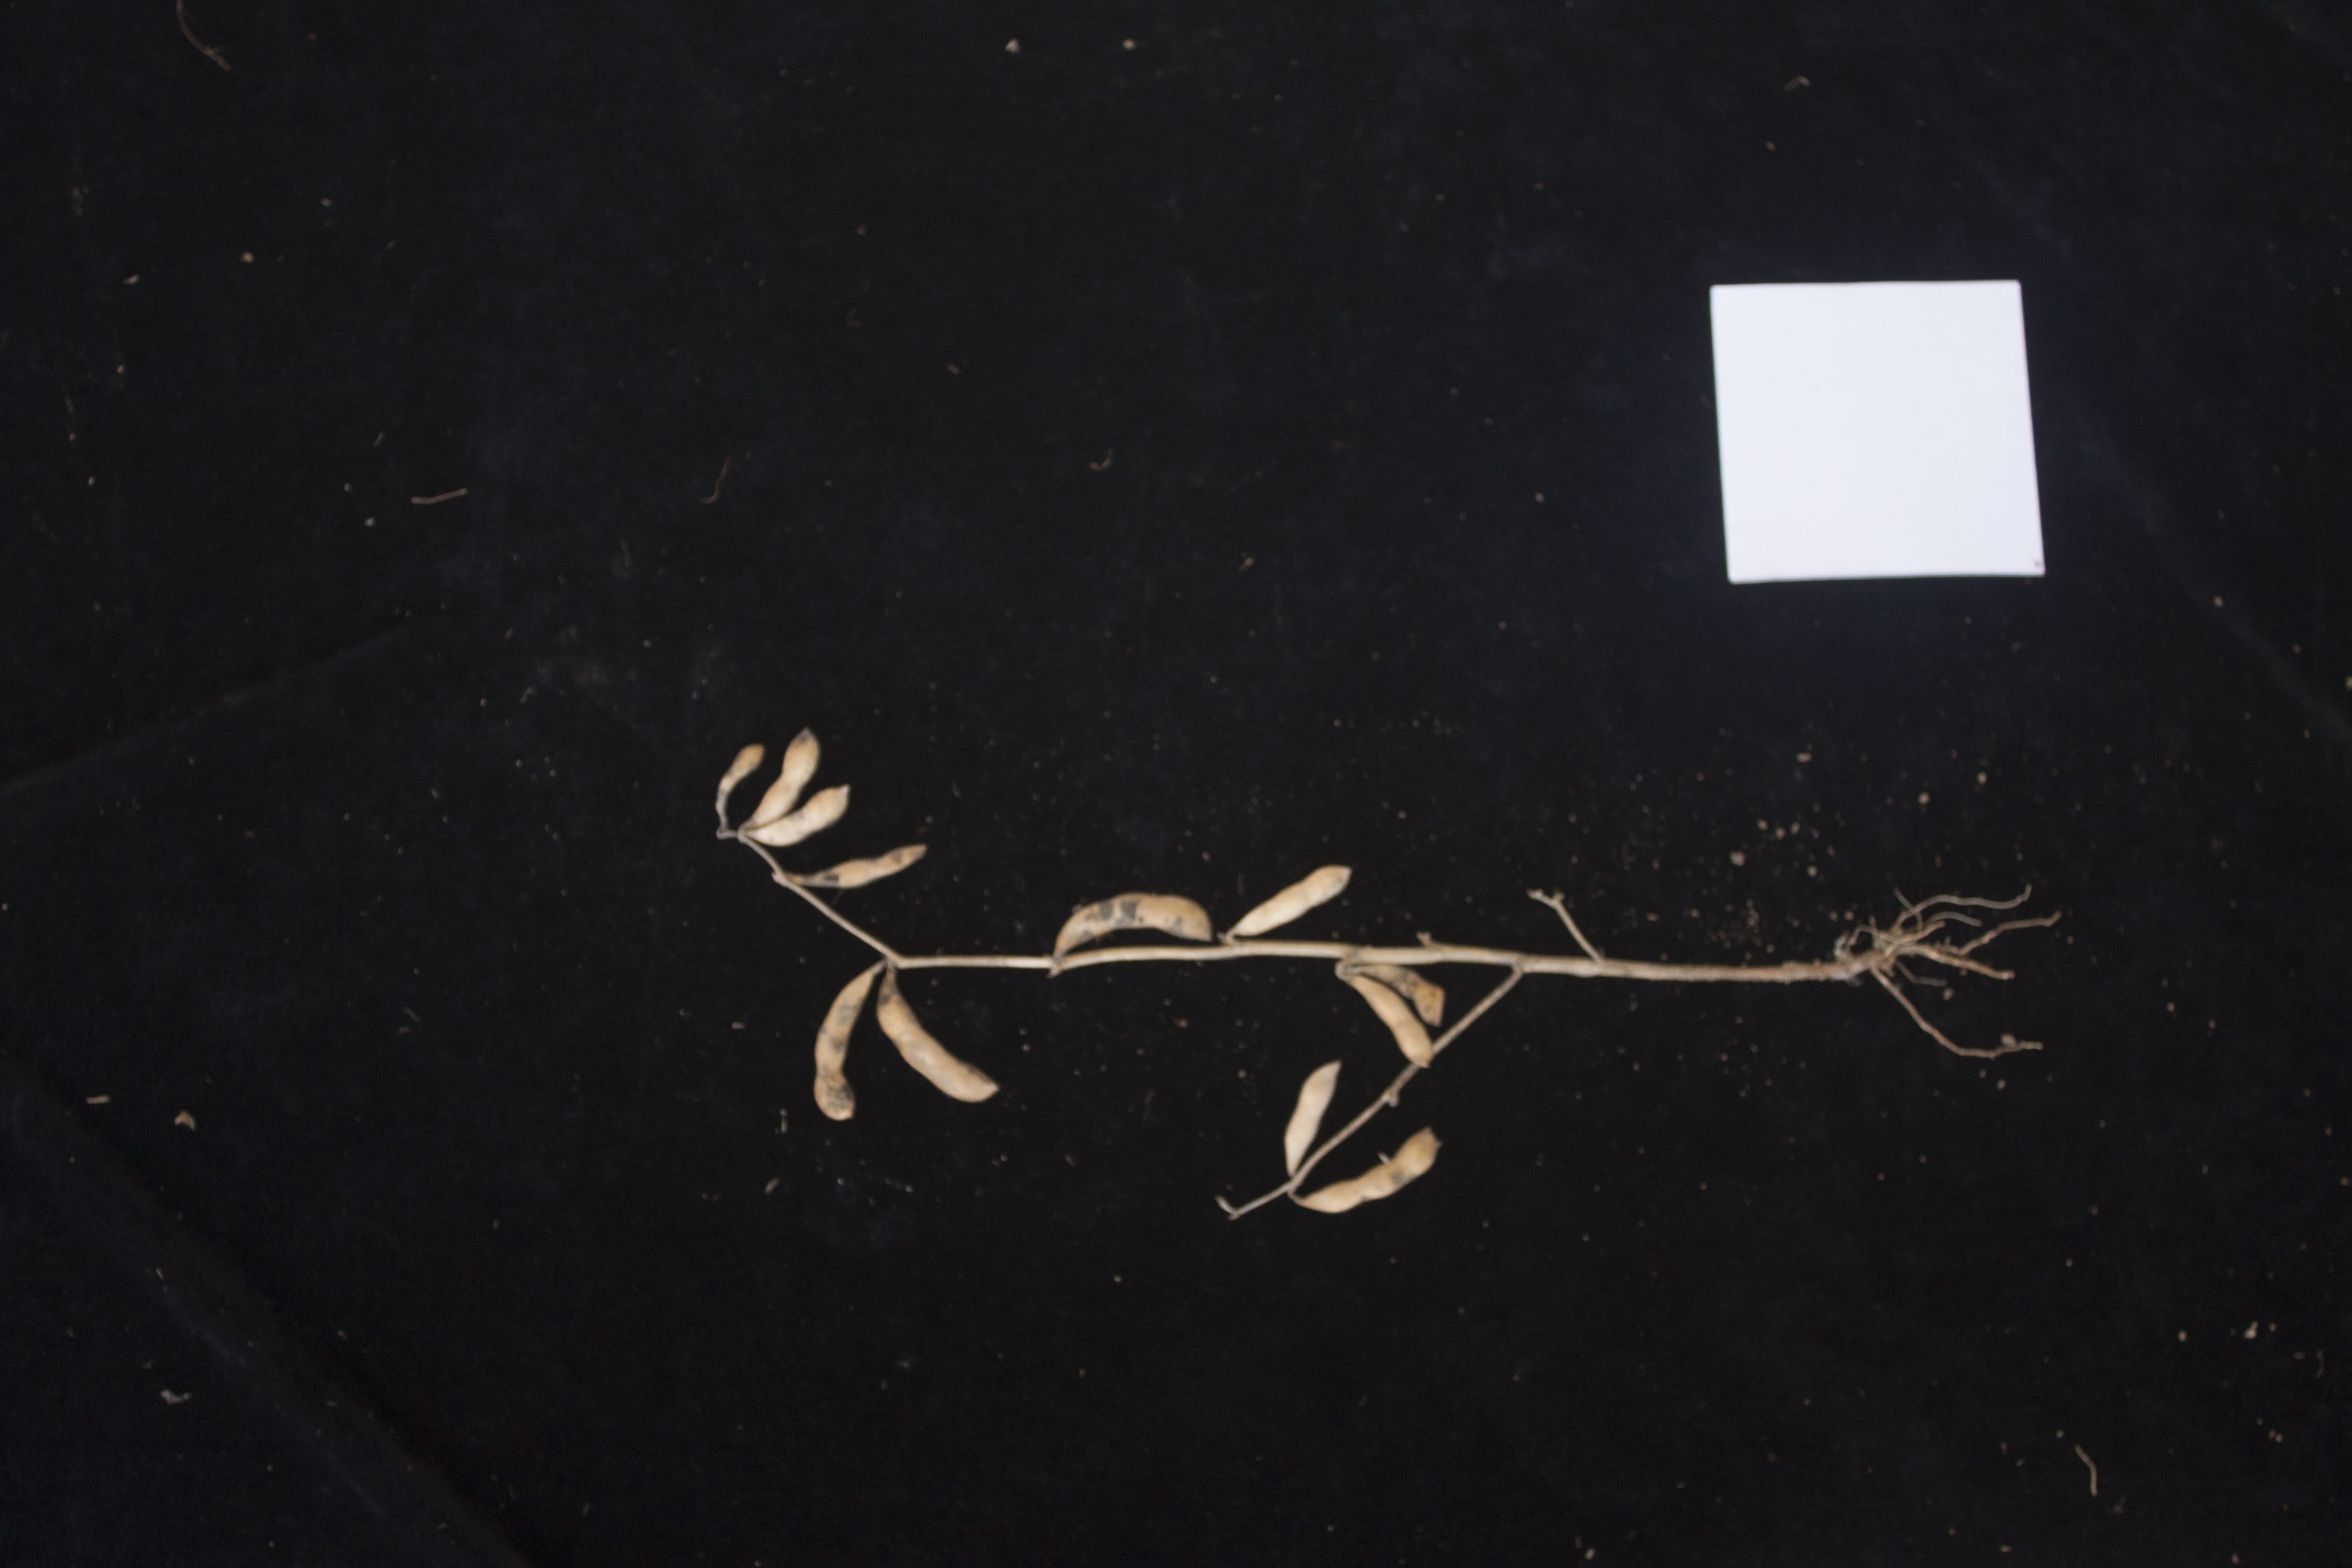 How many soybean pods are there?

12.